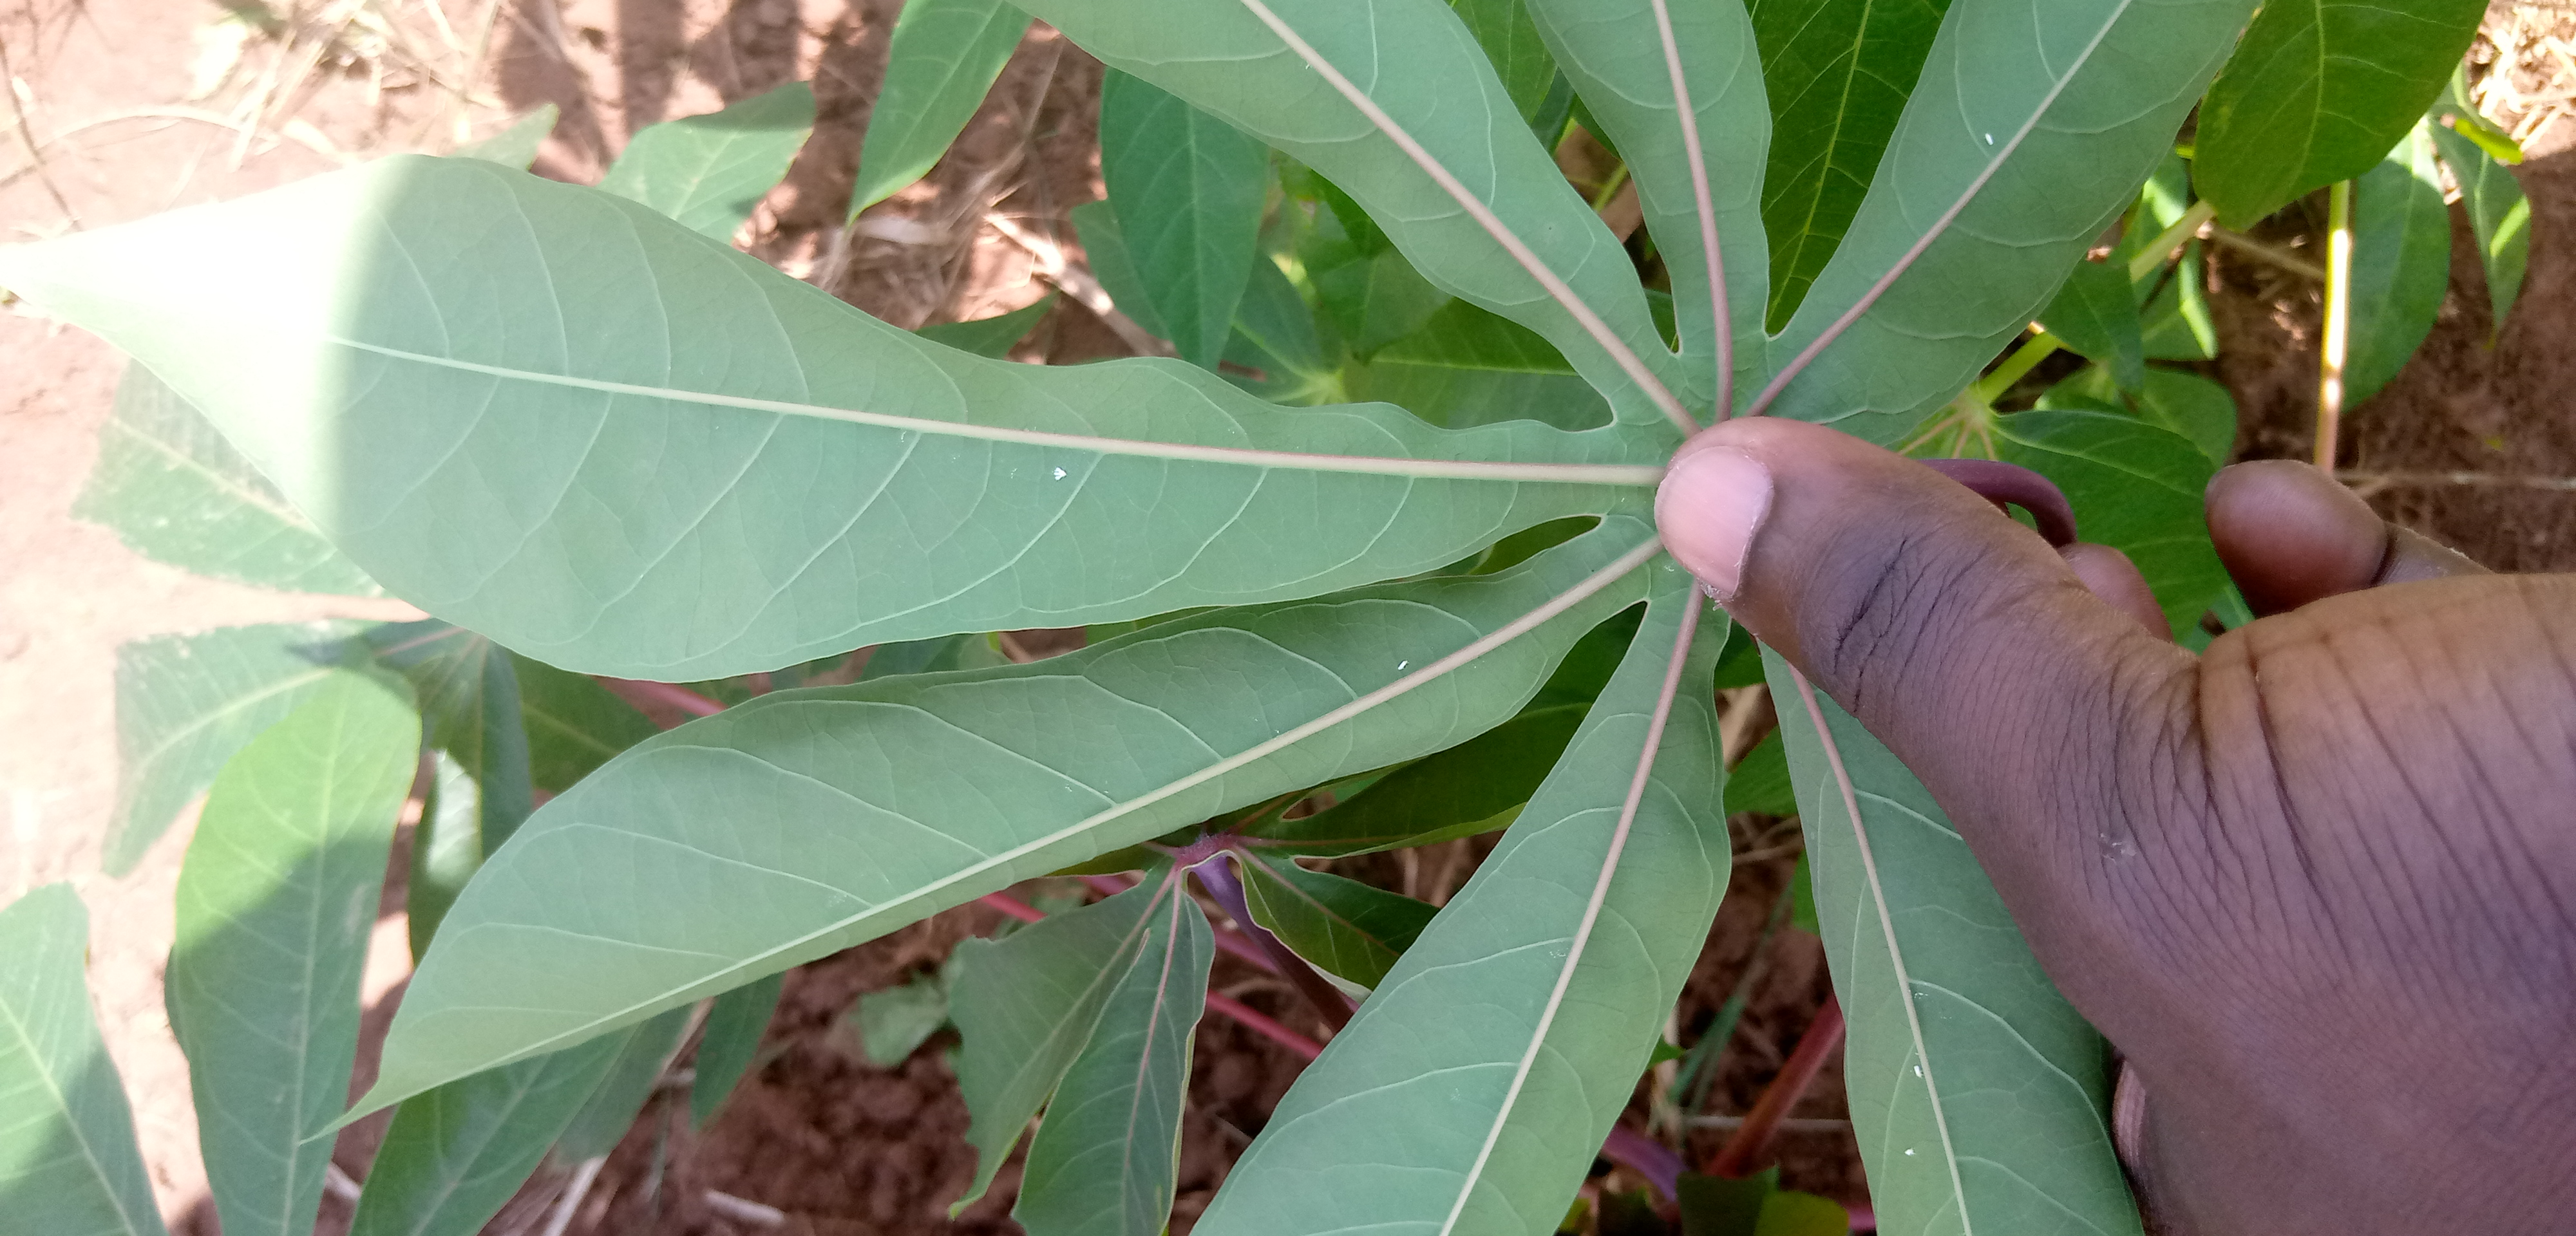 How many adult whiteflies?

5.